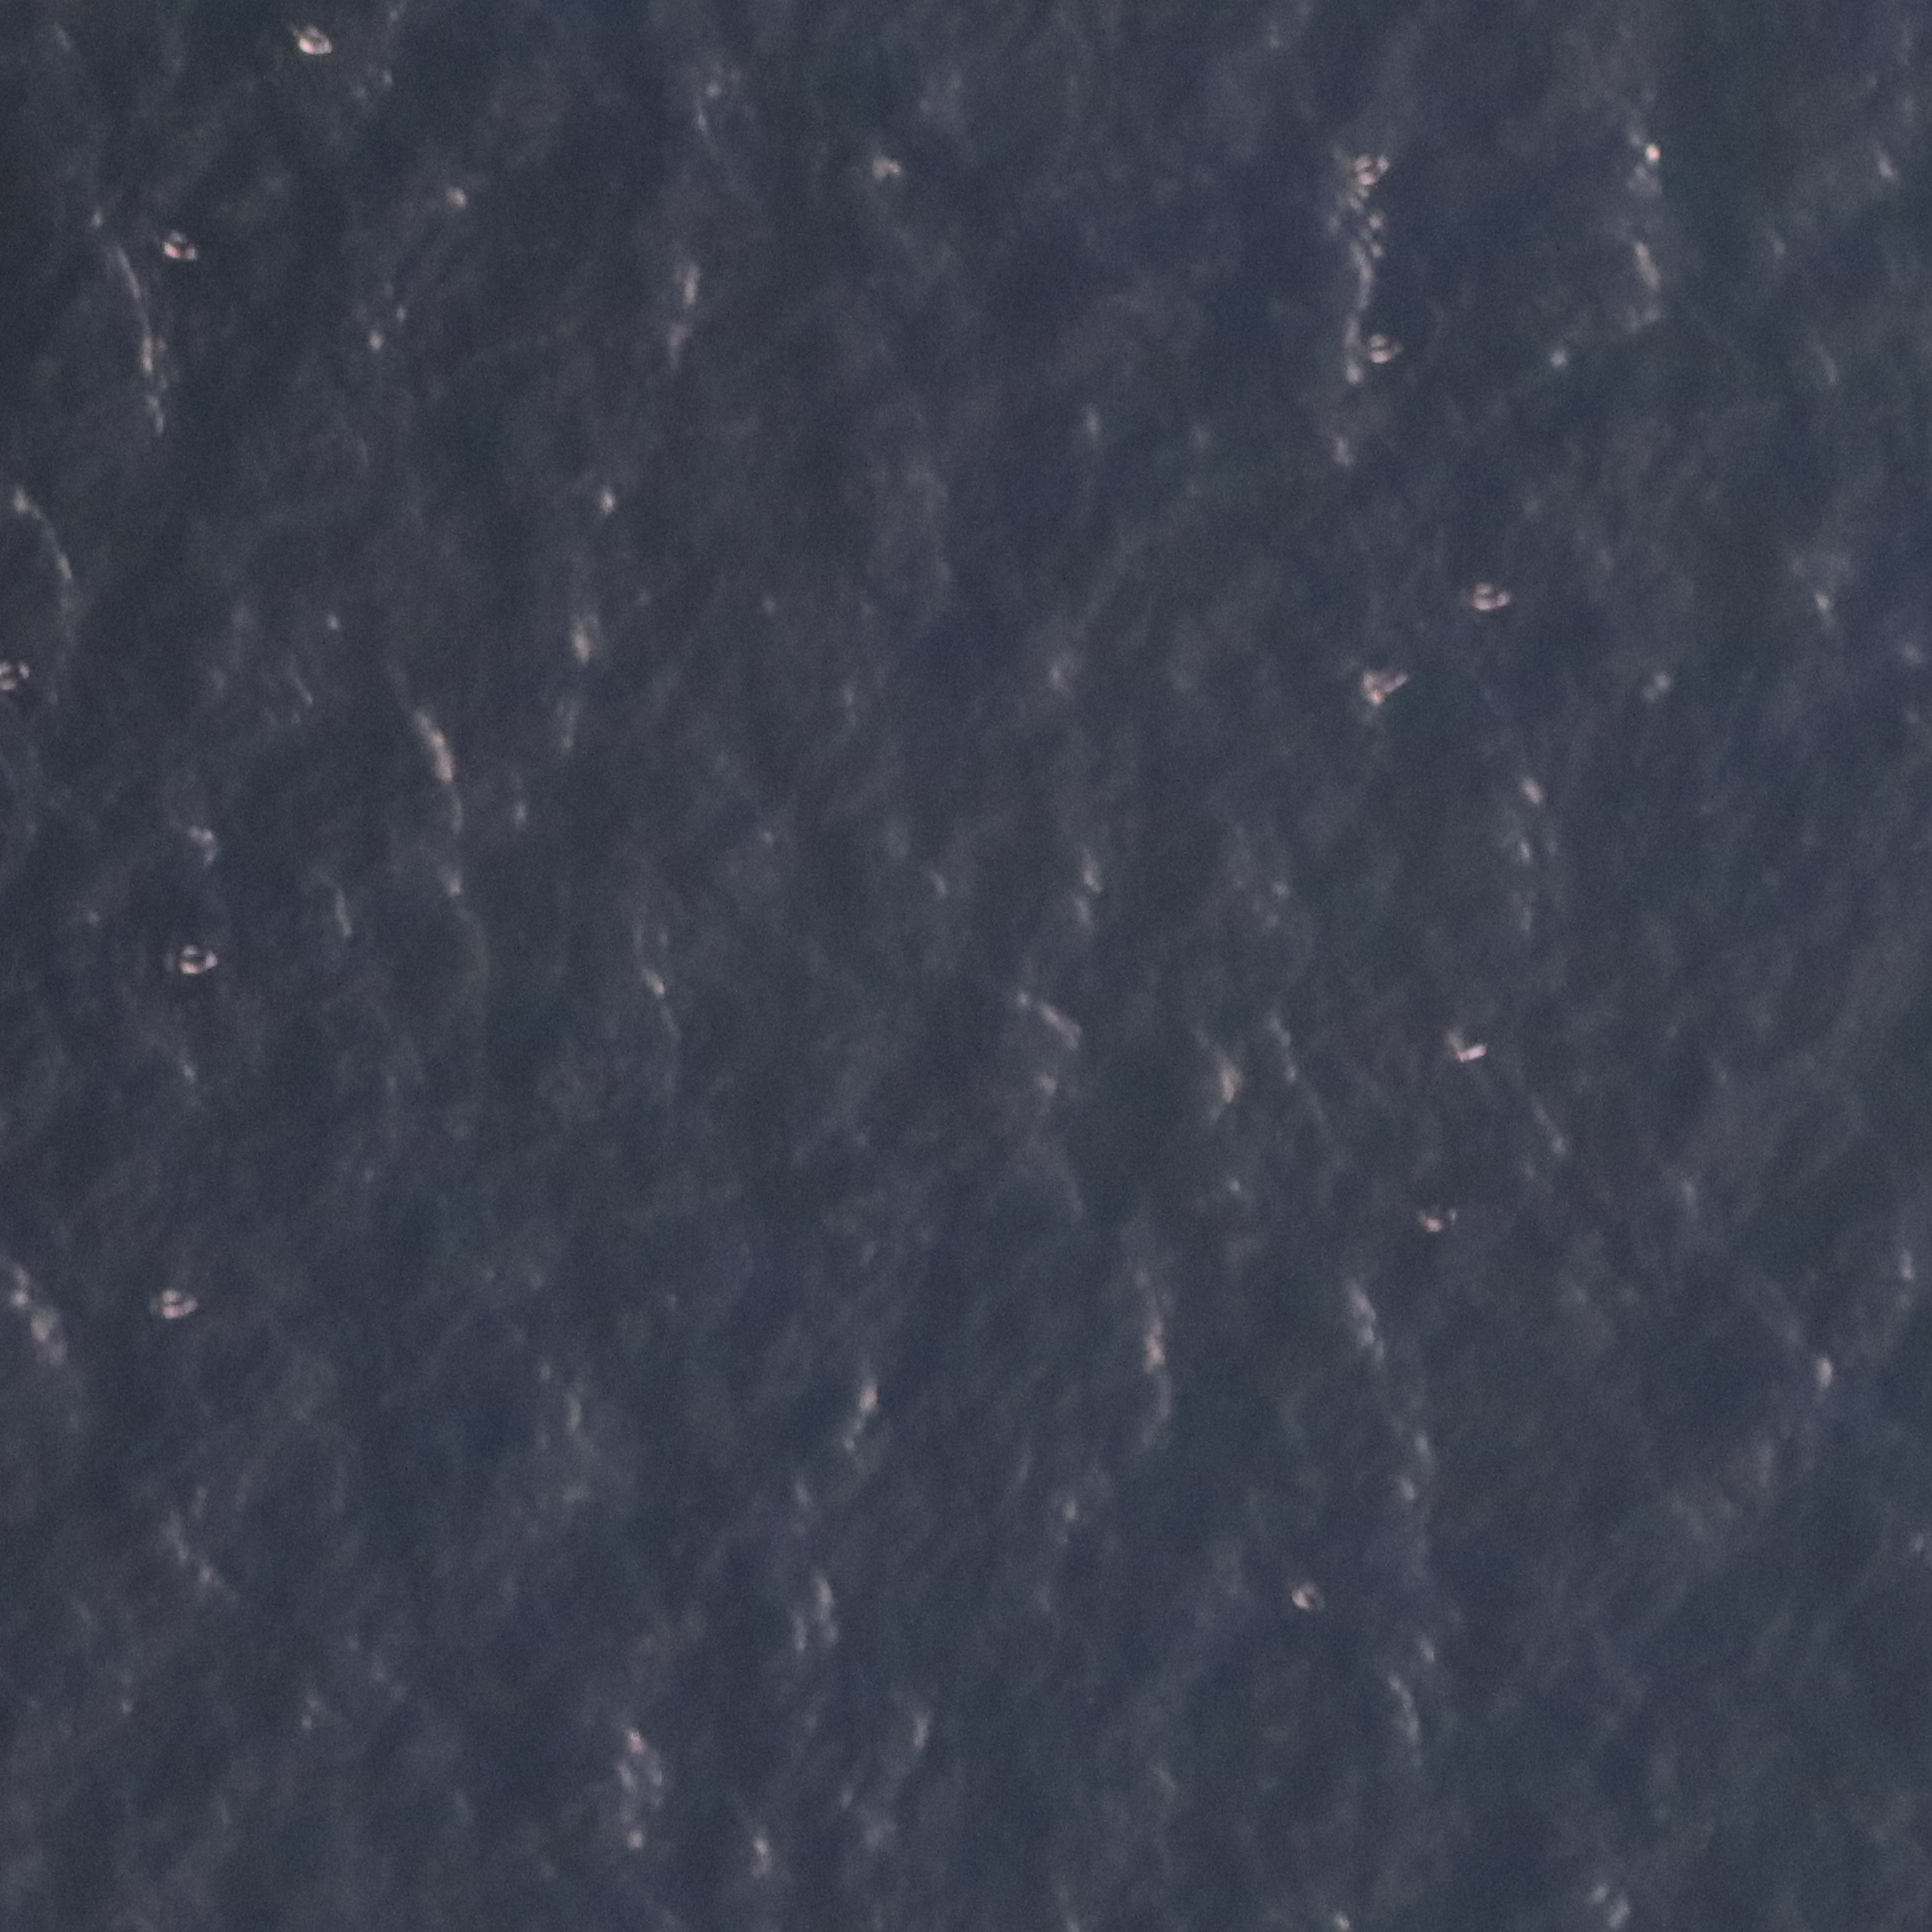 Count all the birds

12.